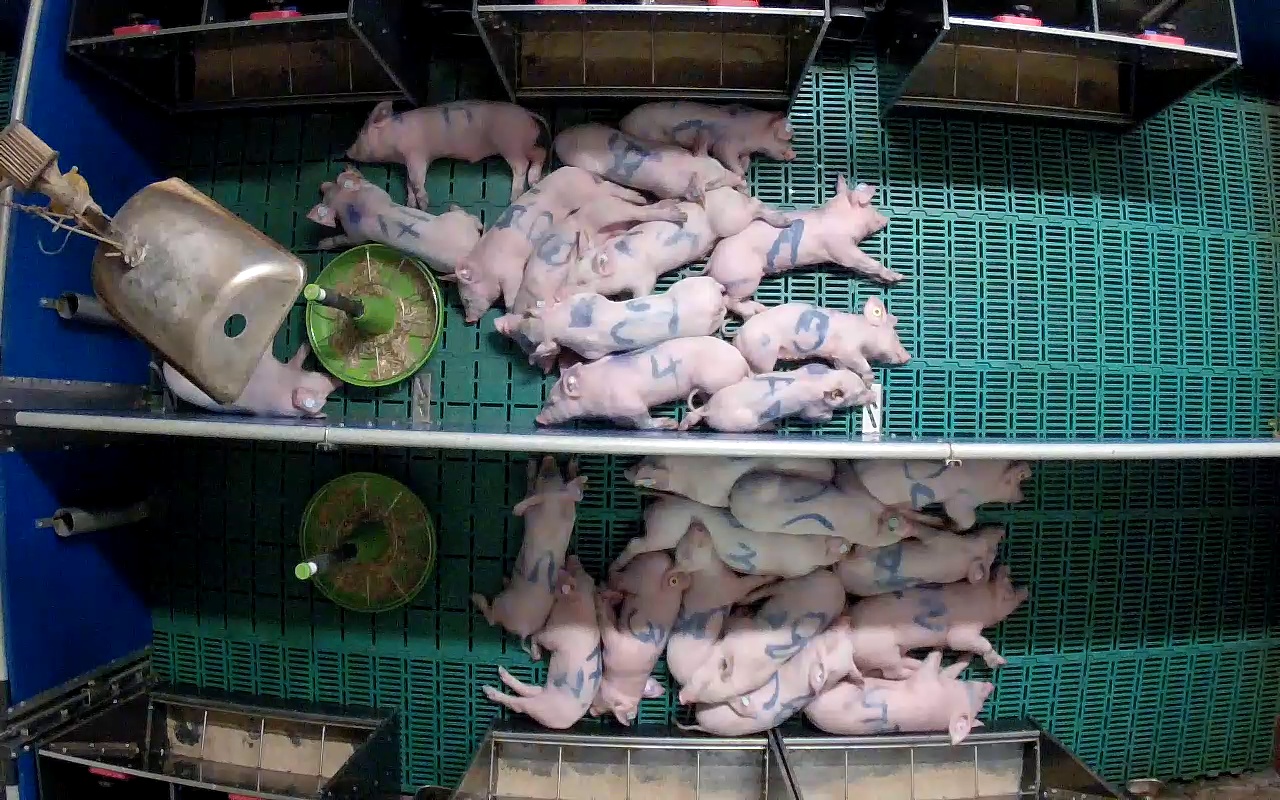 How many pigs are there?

26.